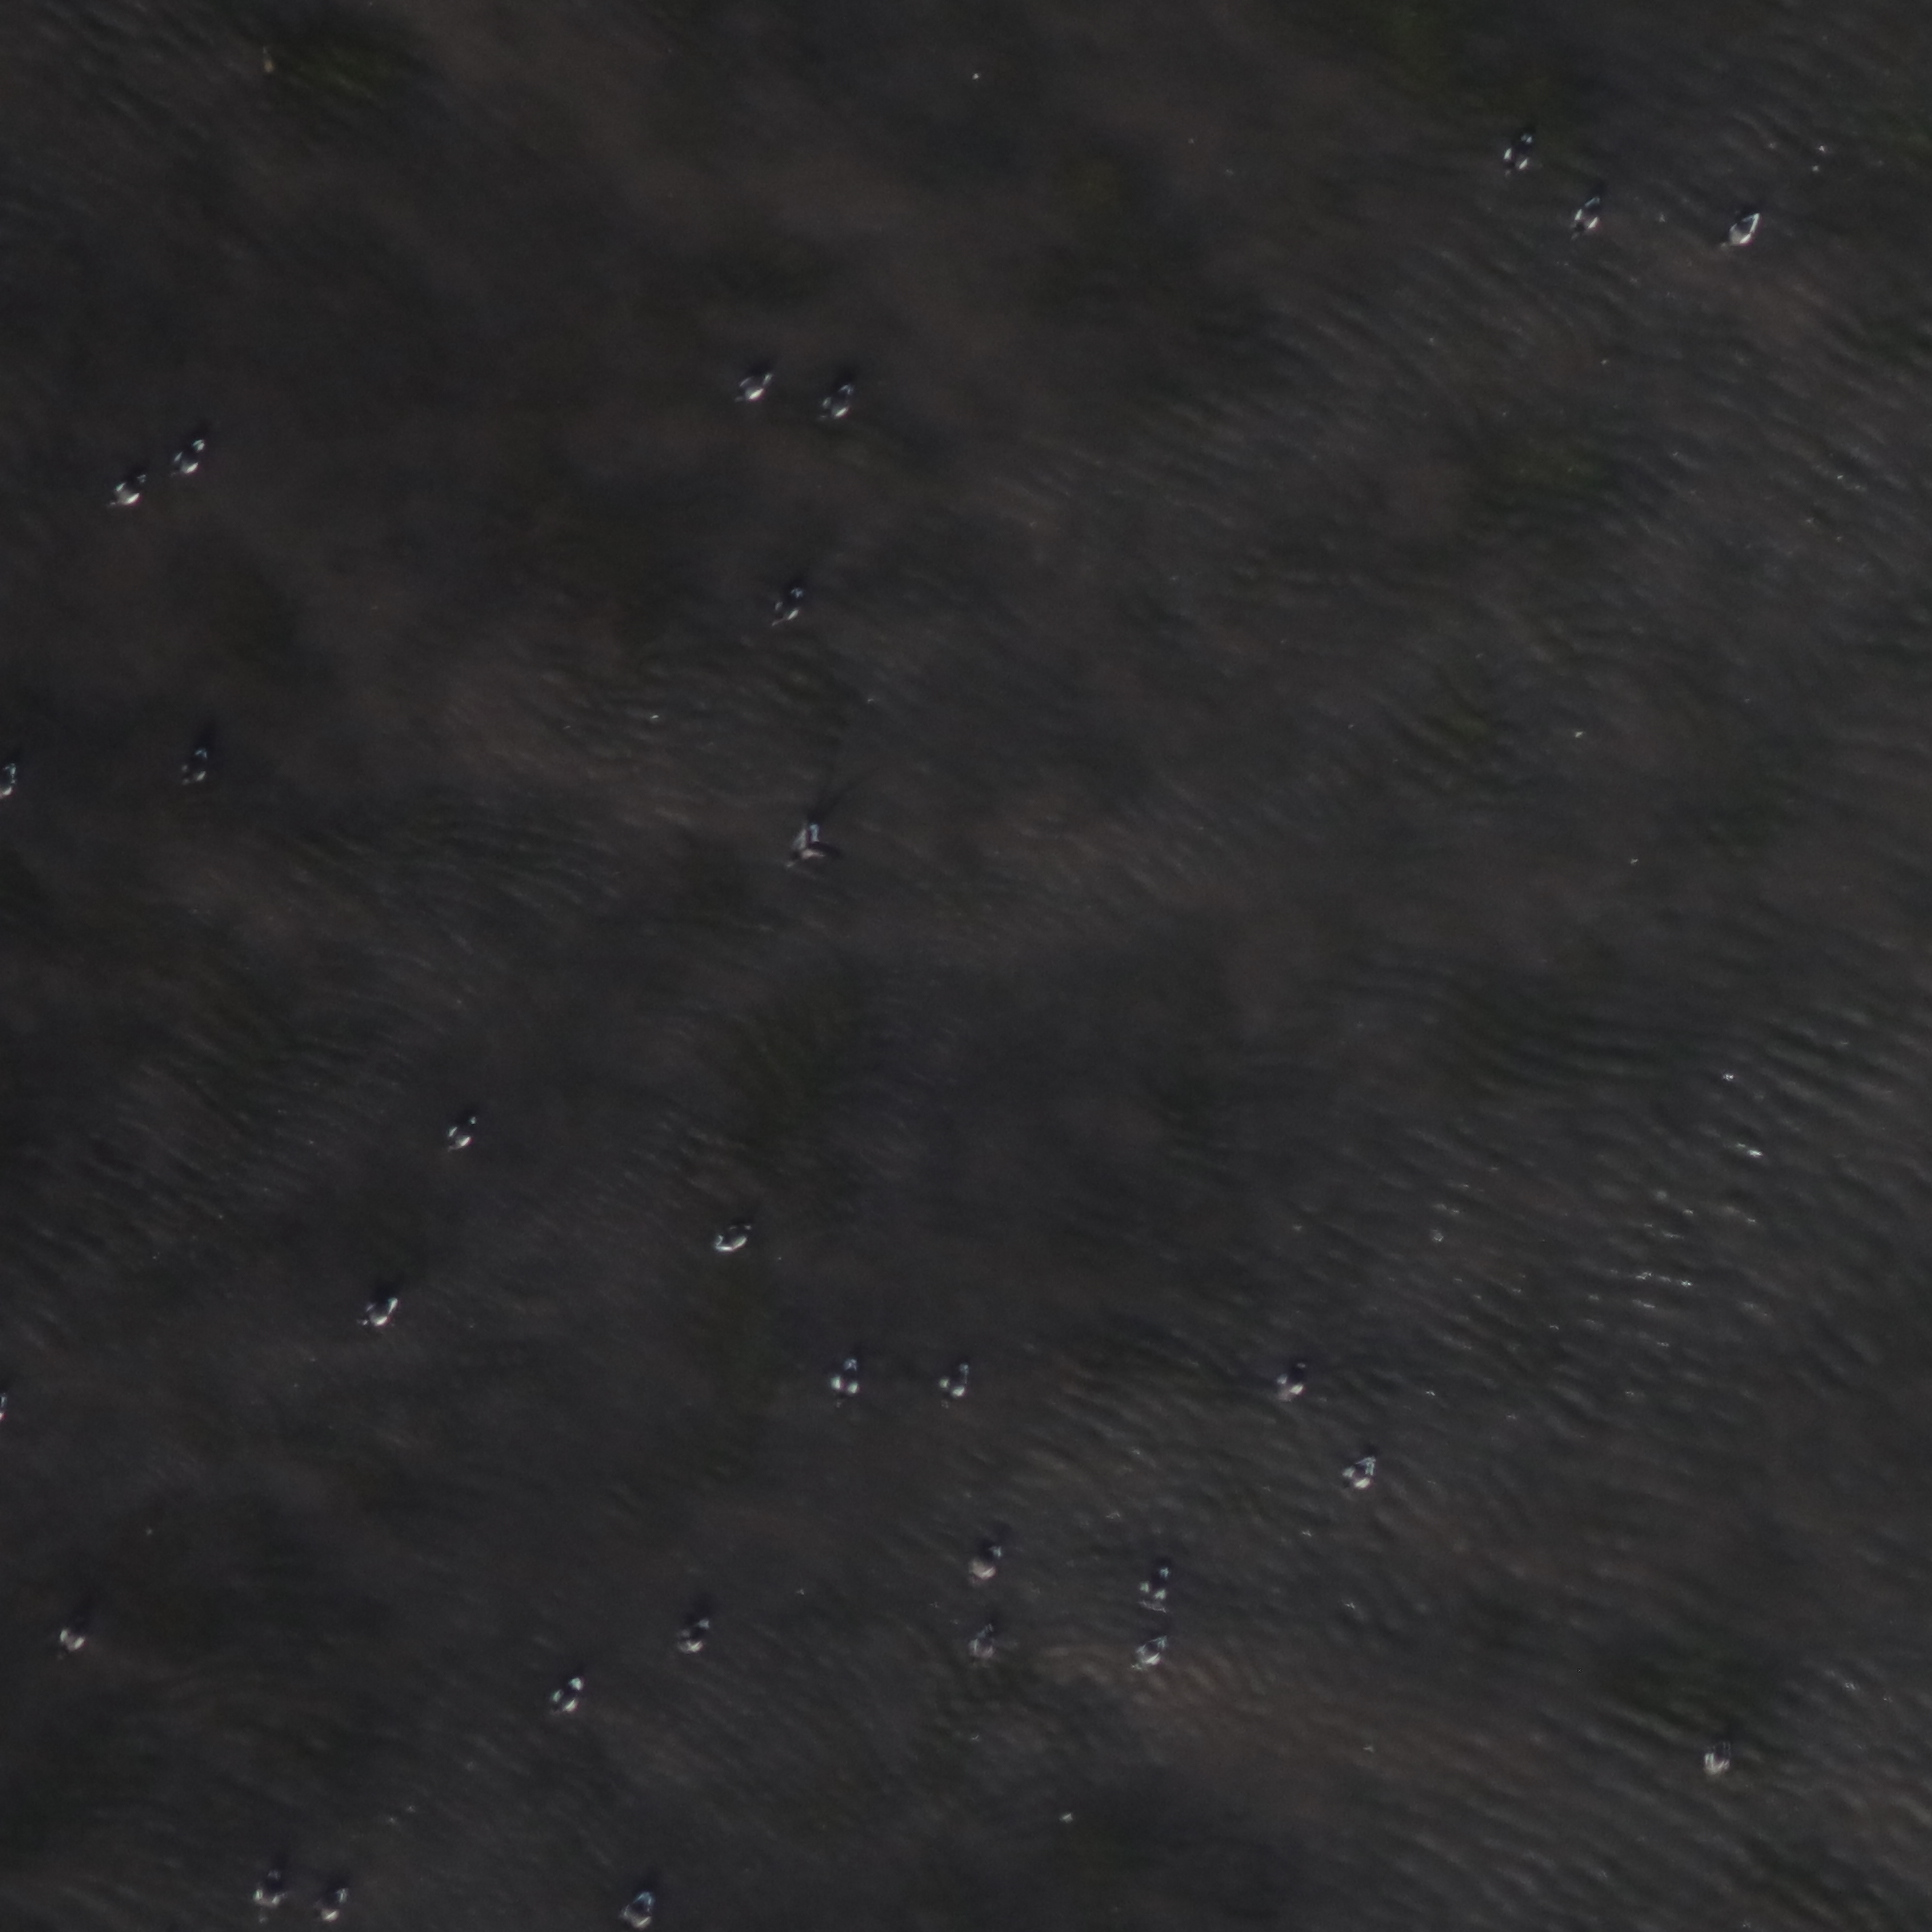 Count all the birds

28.